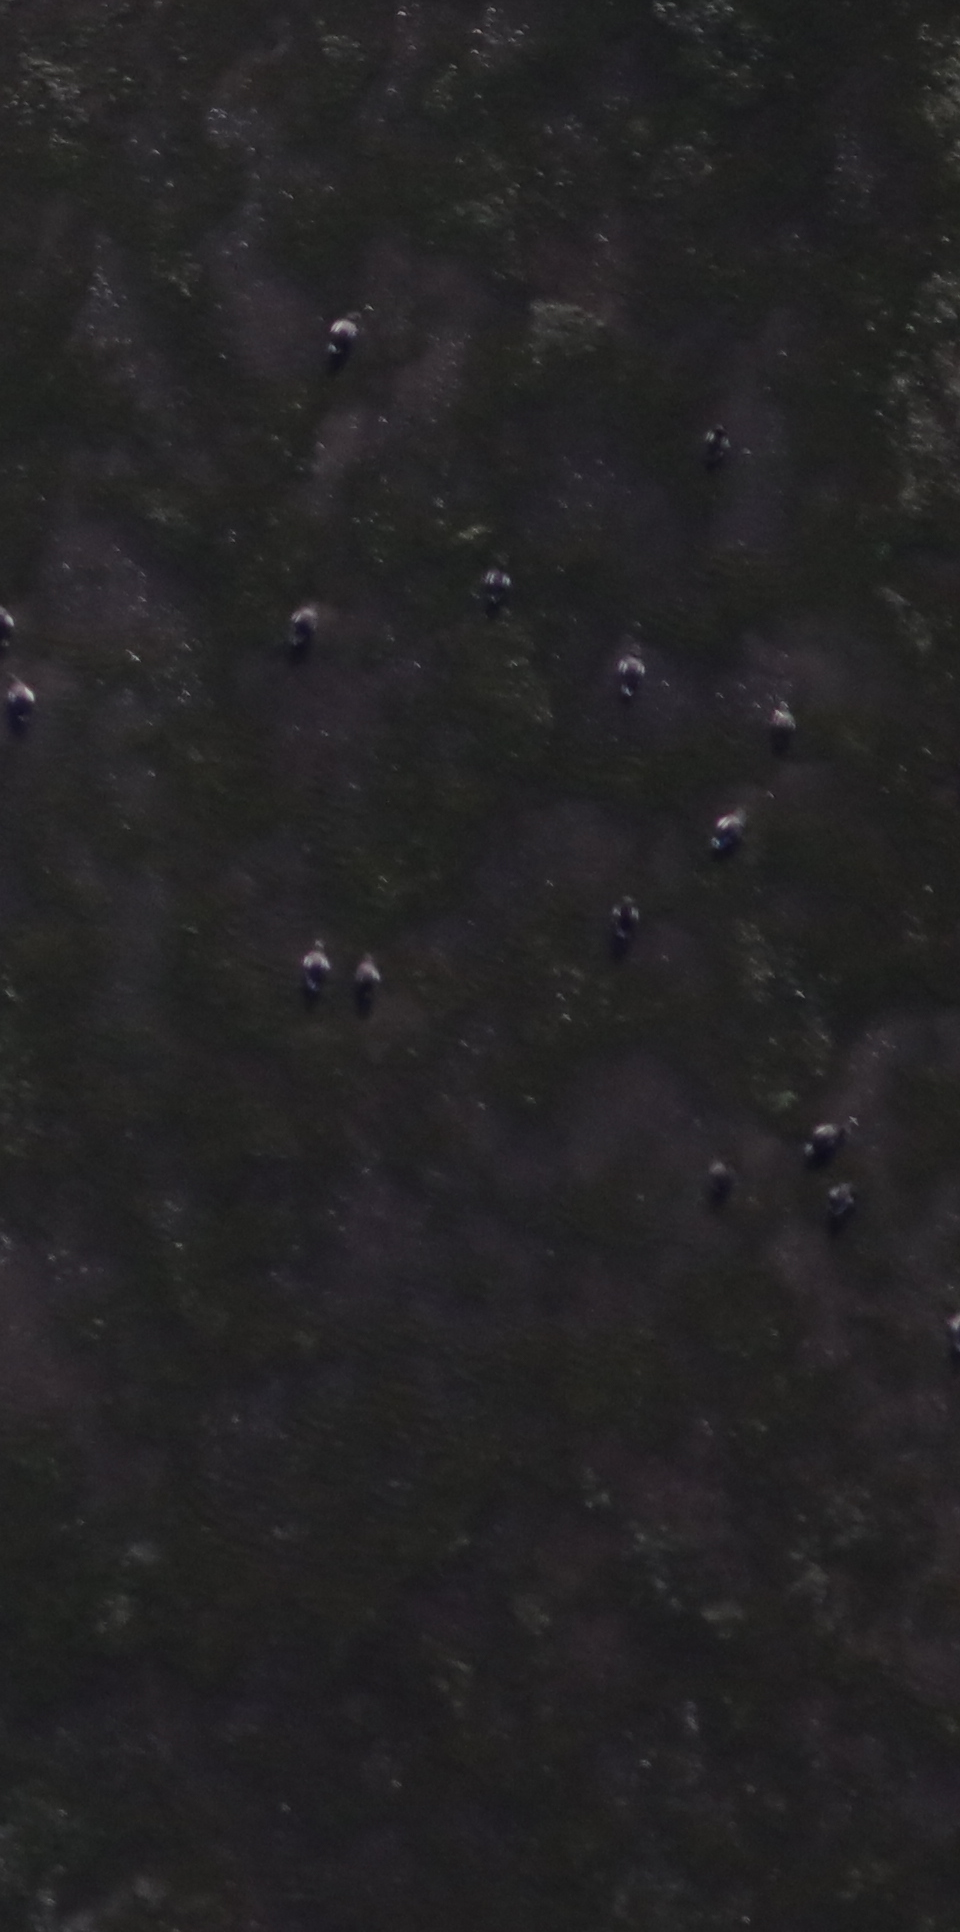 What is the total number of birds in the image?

14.